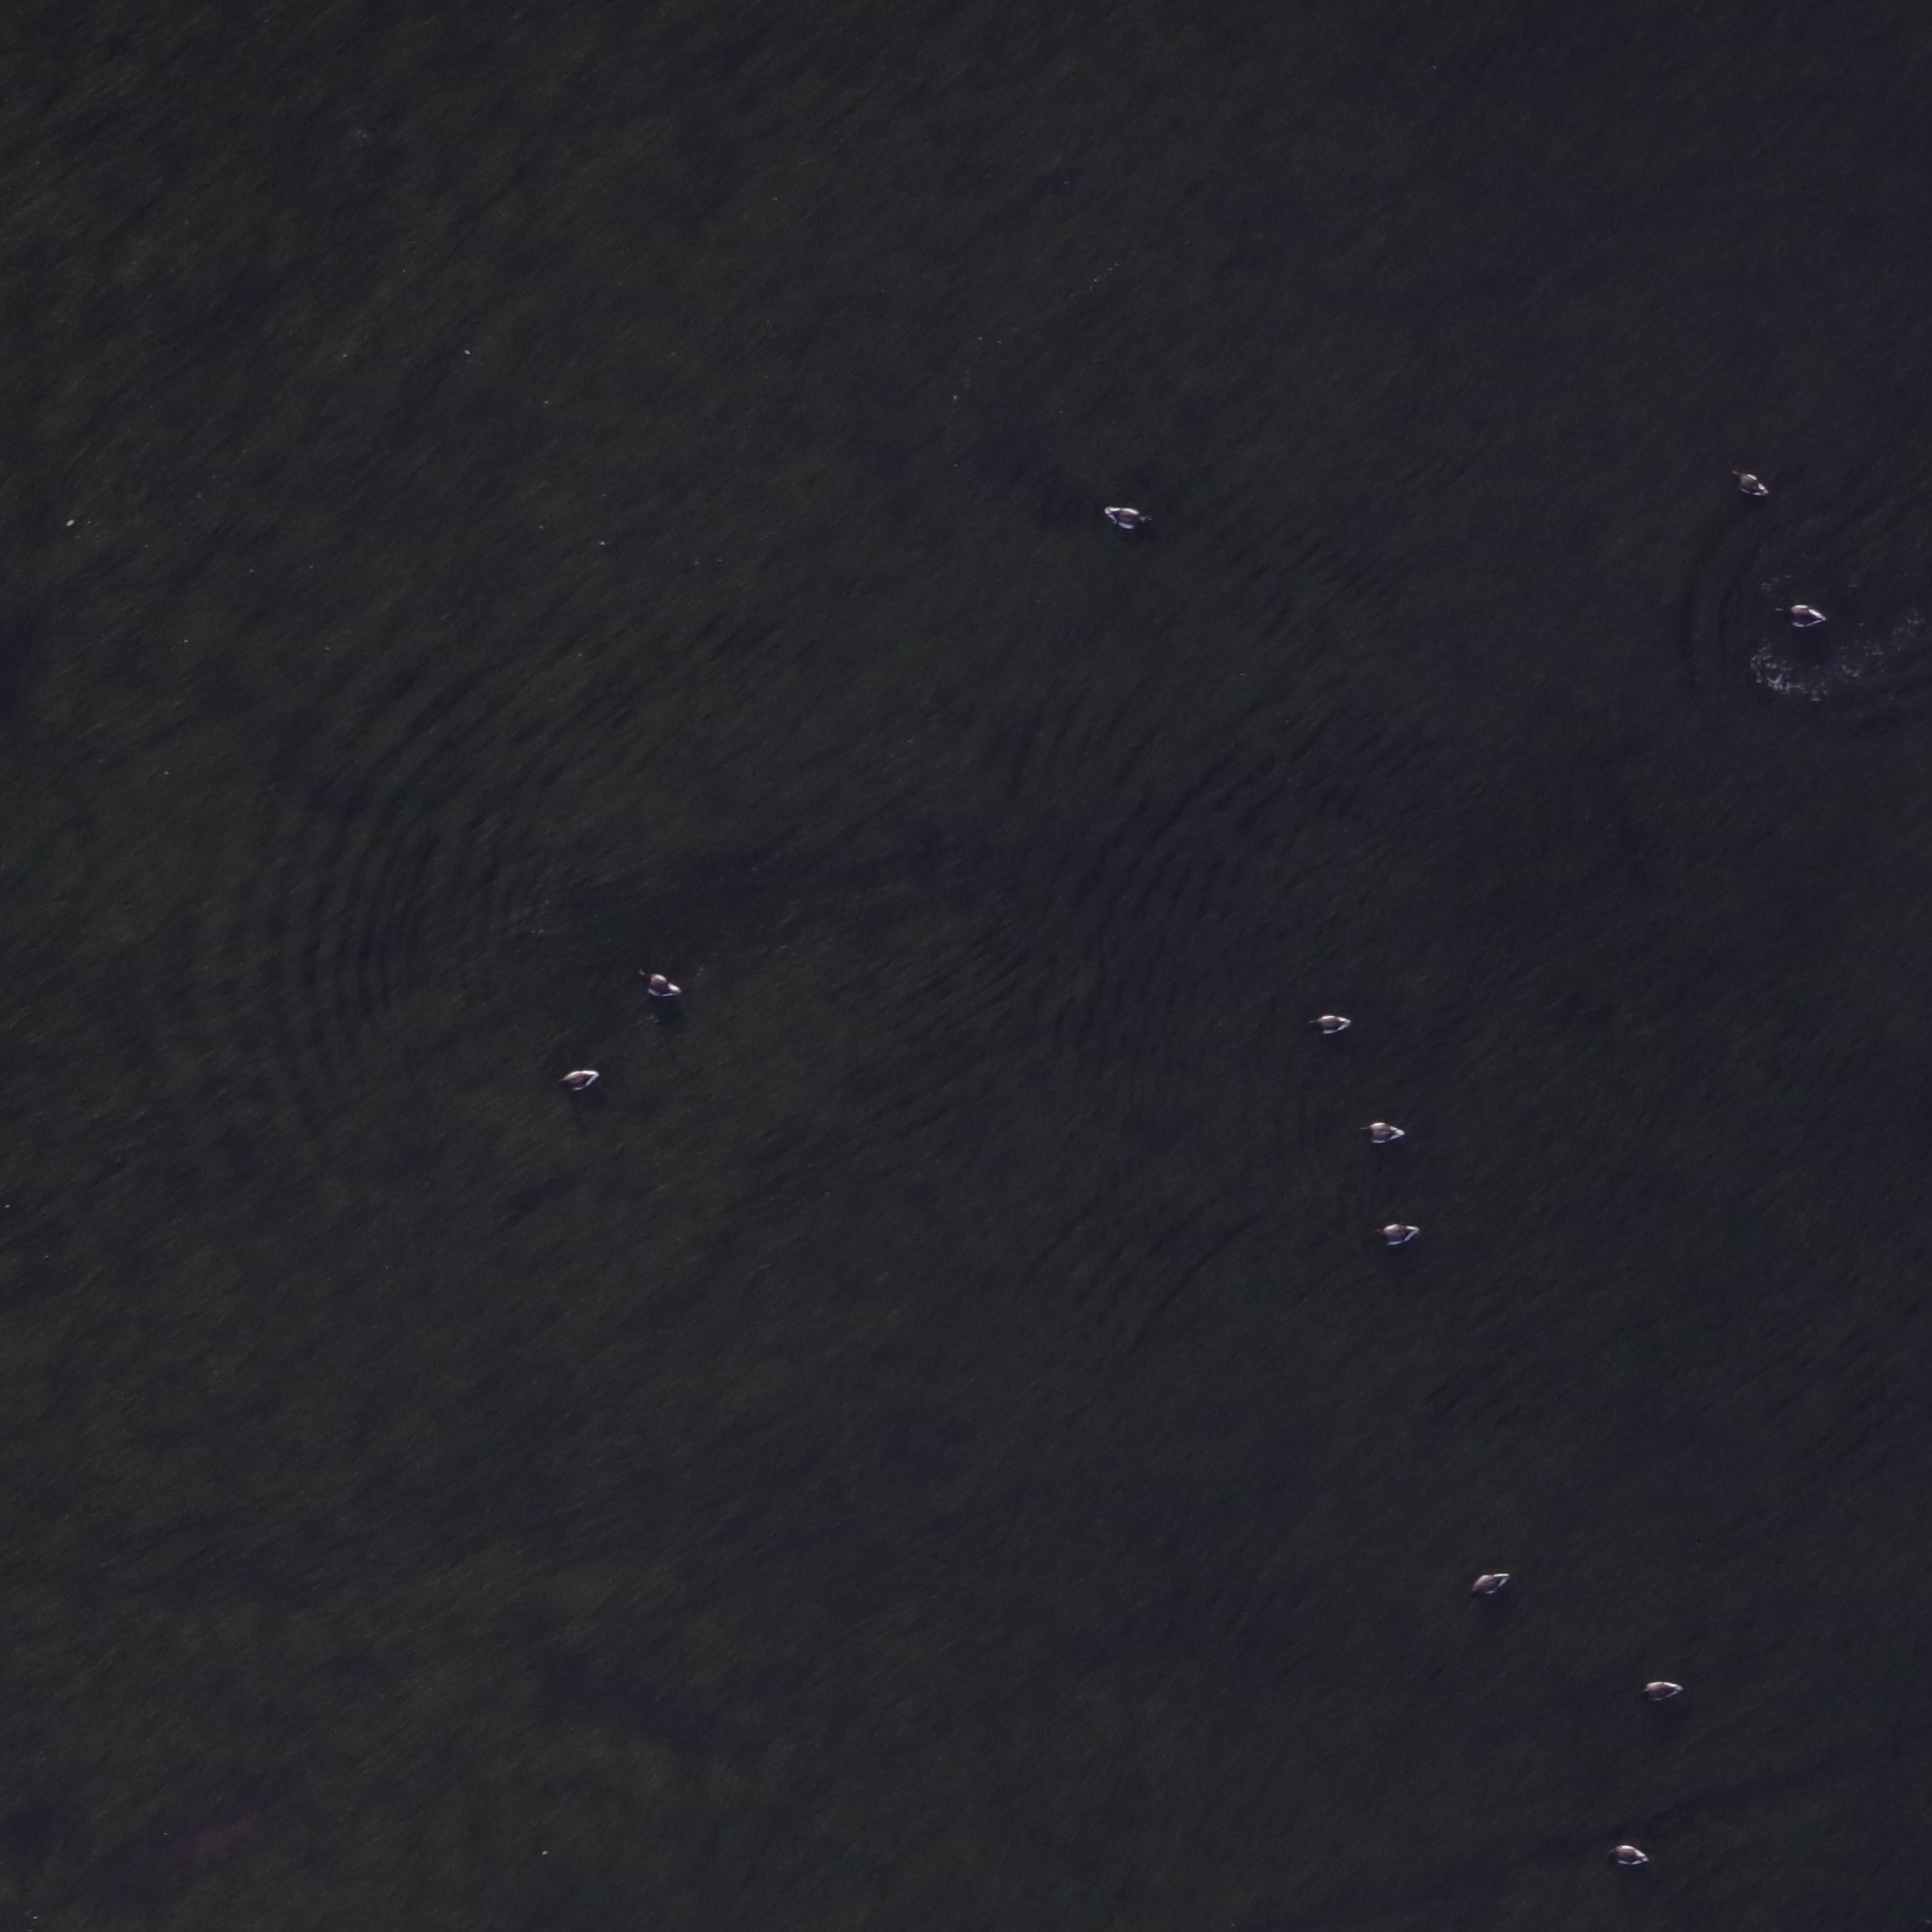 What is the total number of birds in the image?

11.